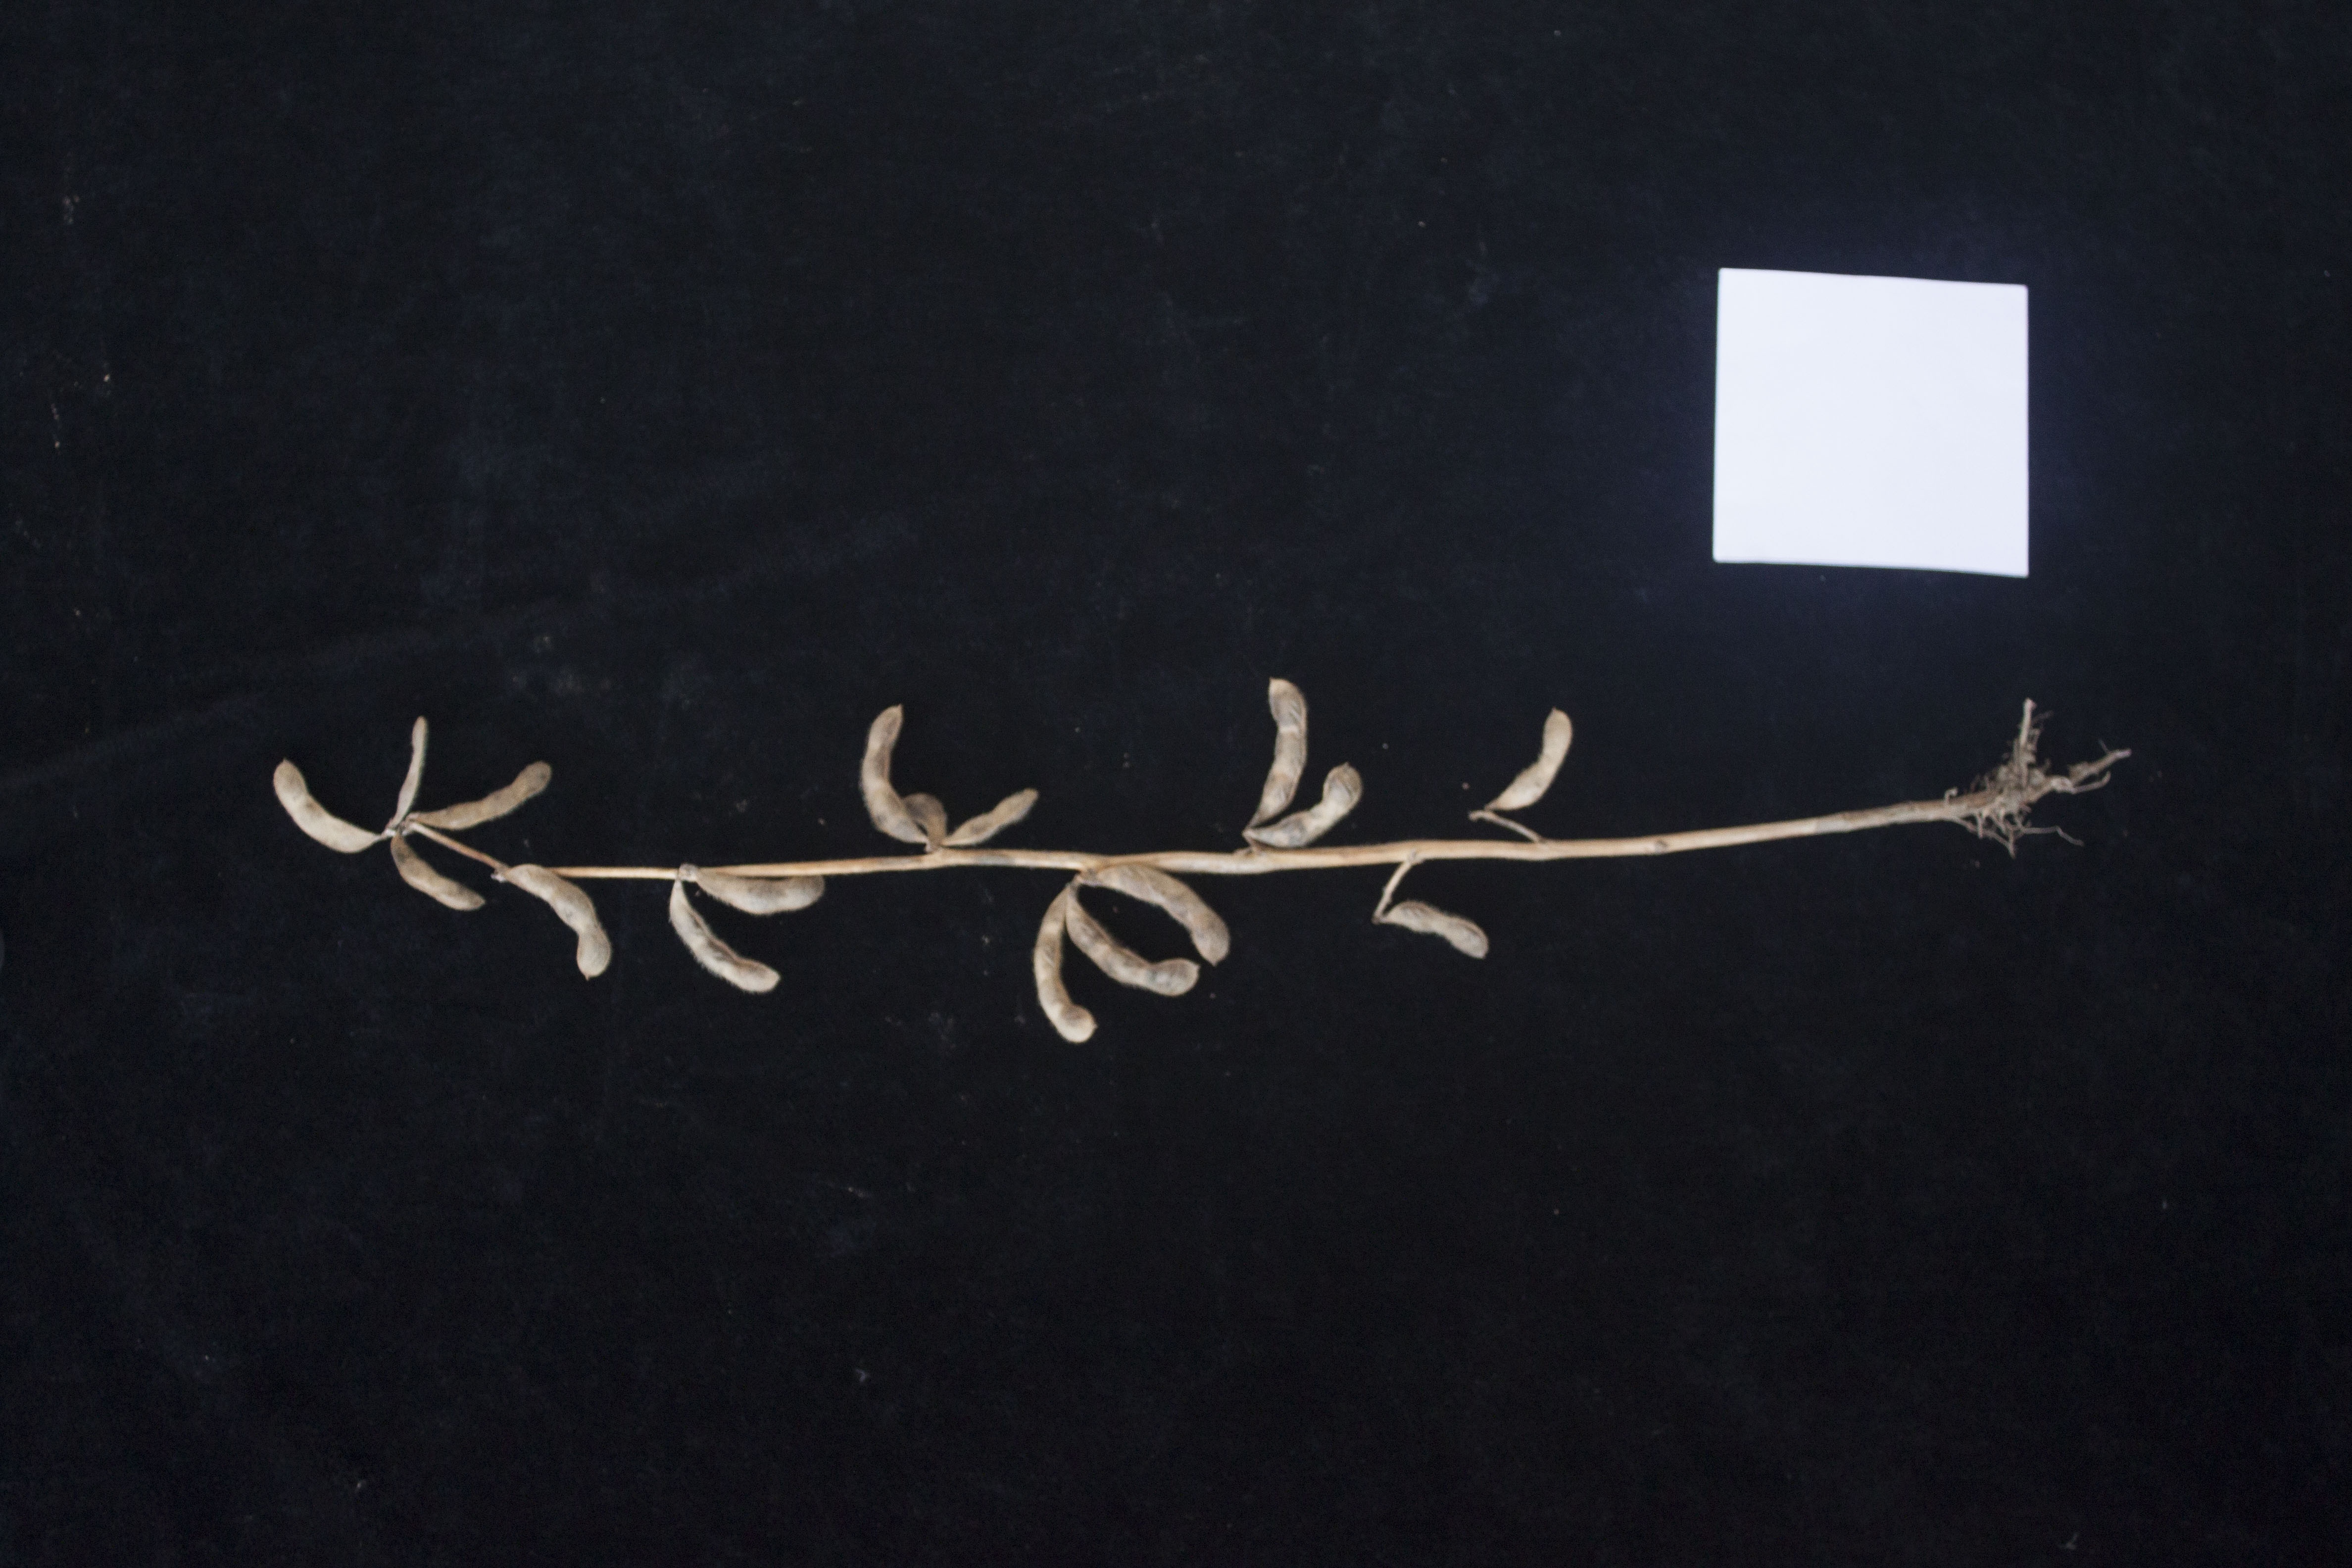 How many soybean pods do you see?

17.